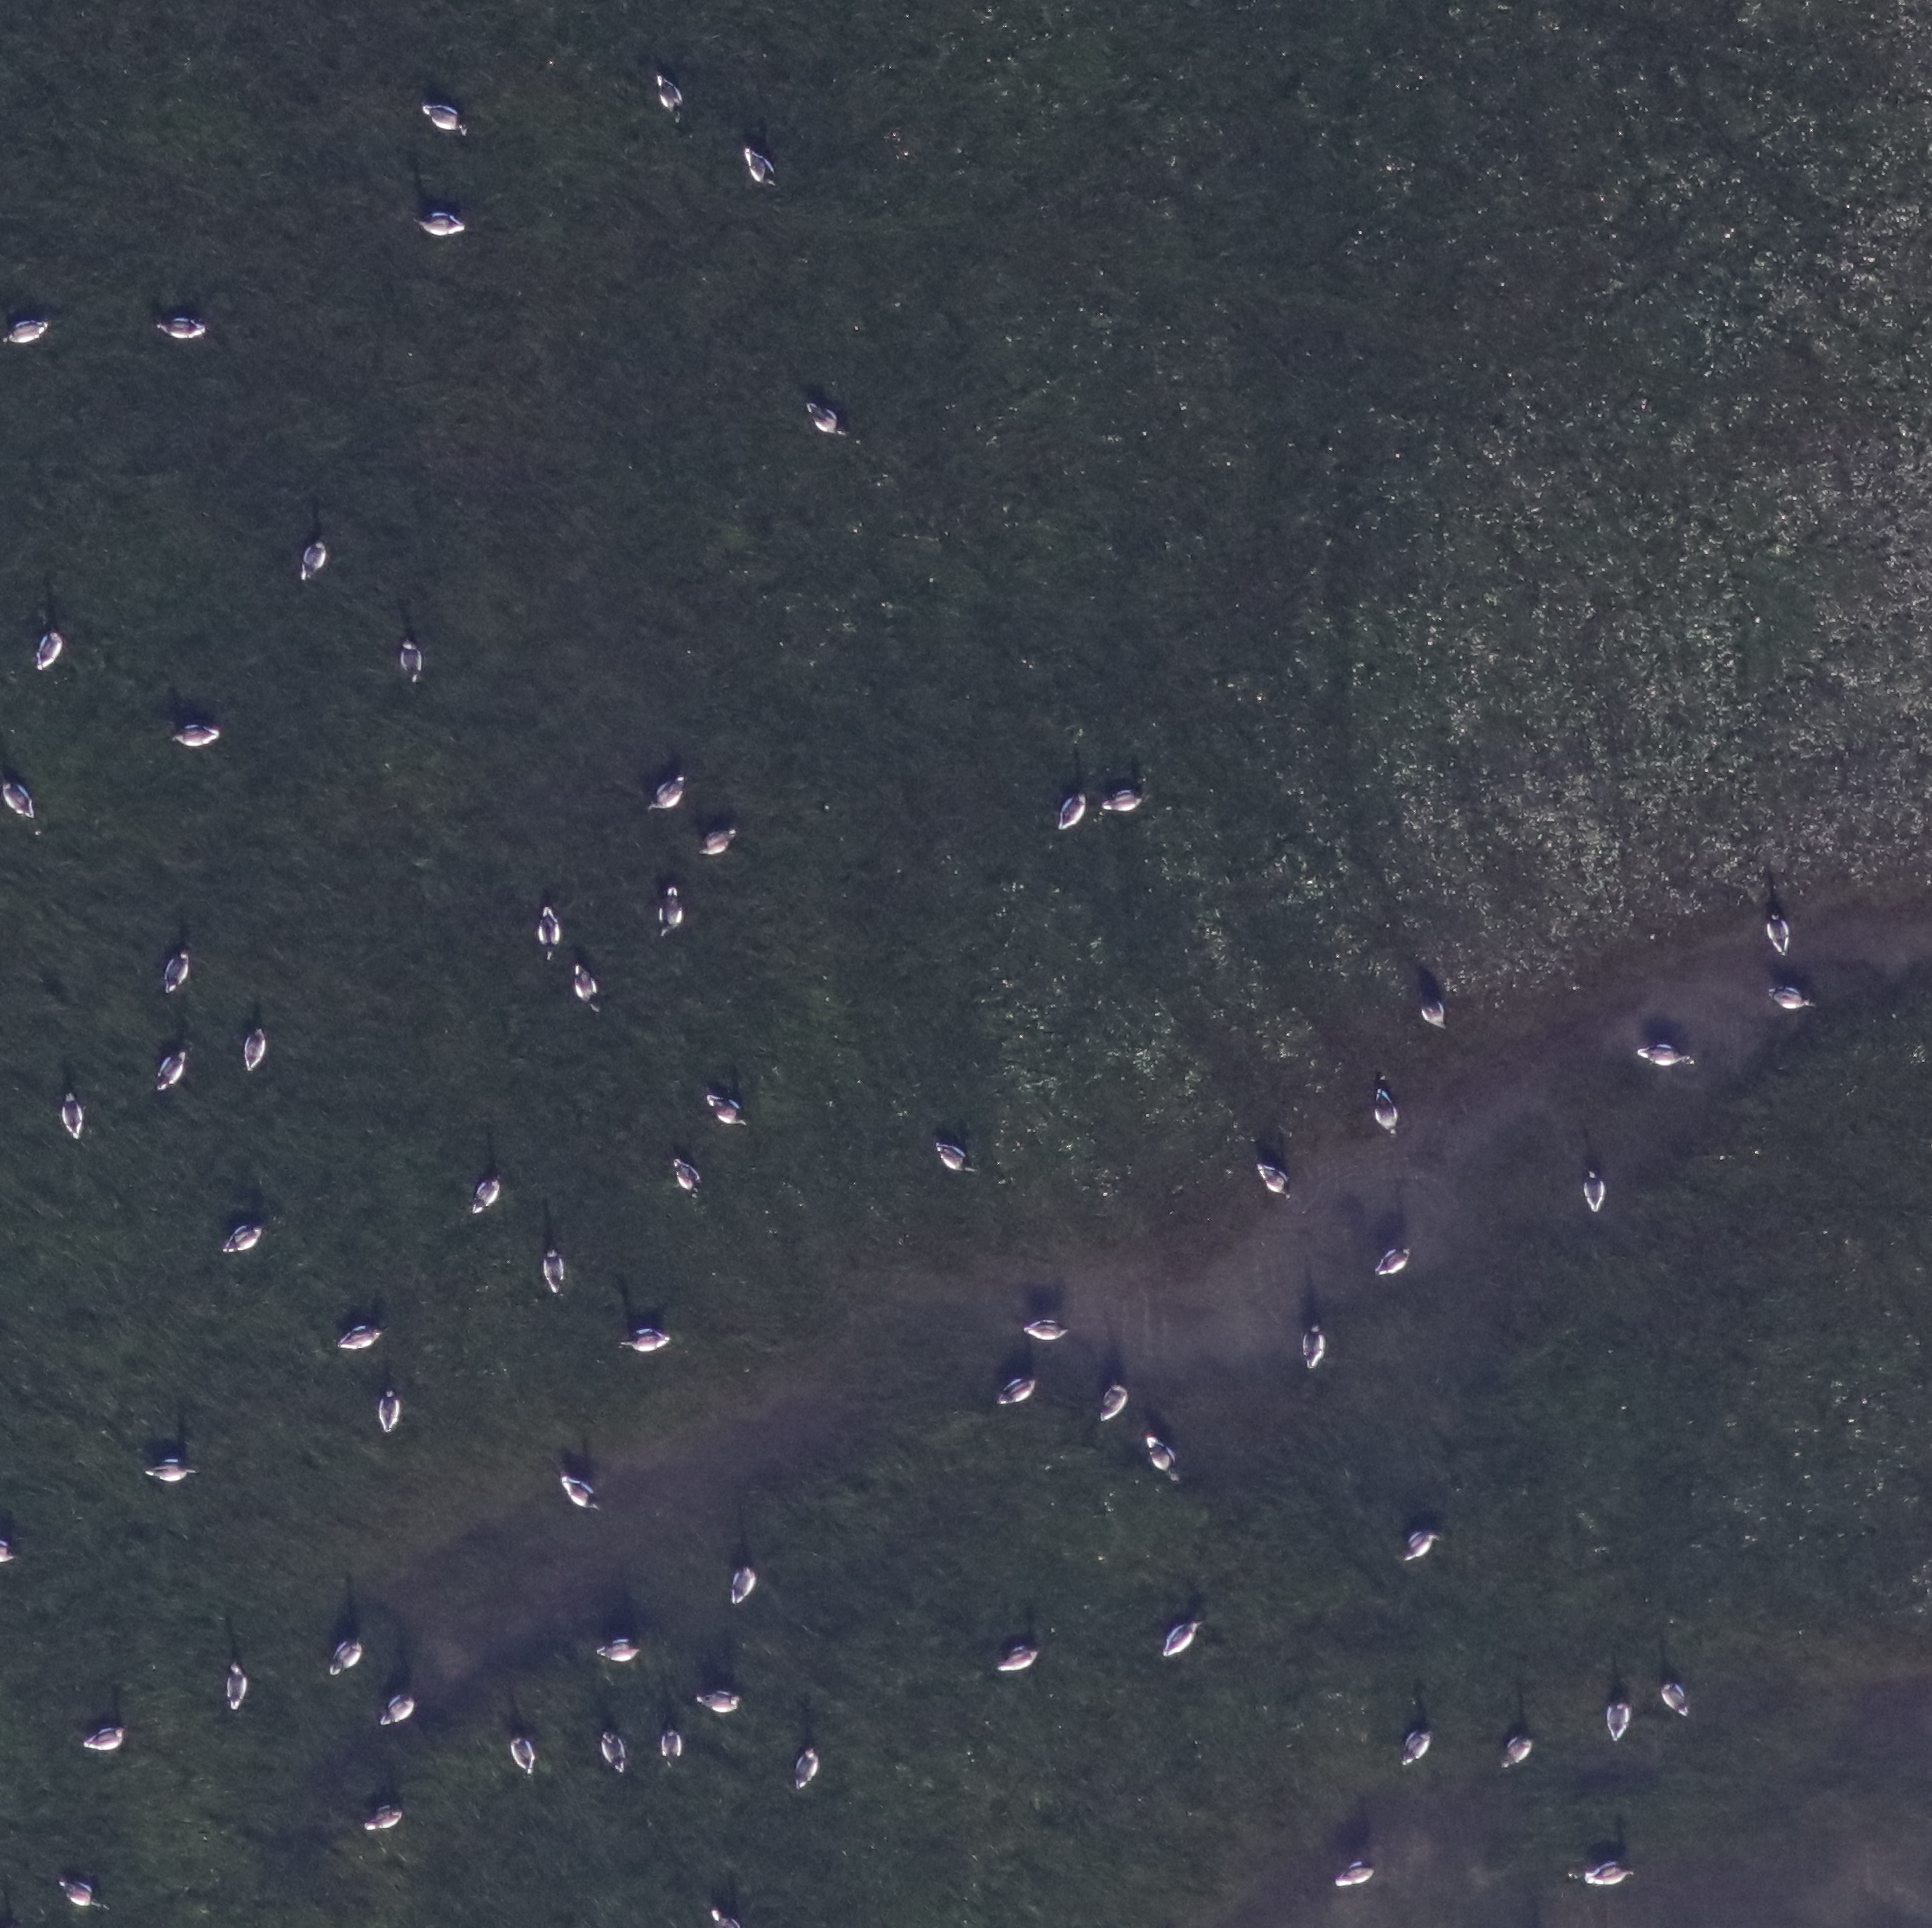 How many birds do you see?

69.